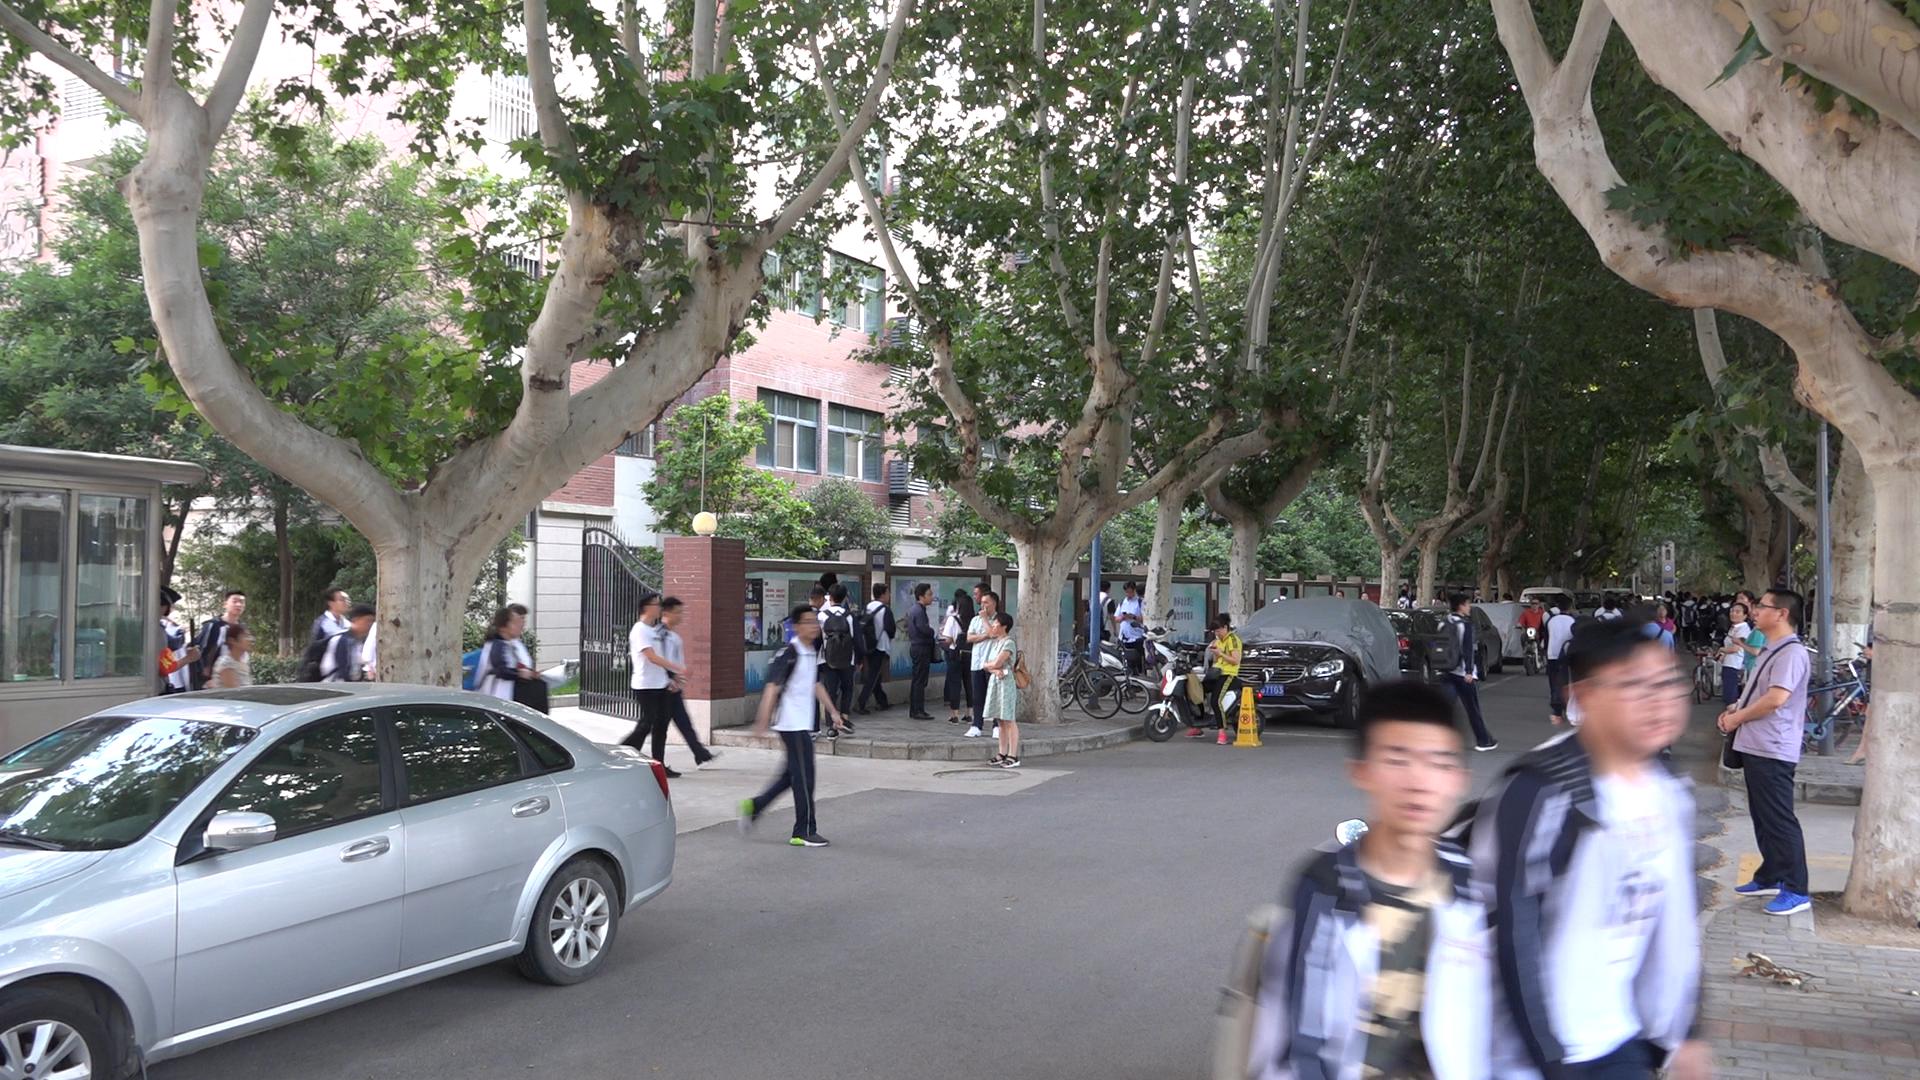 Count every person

62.